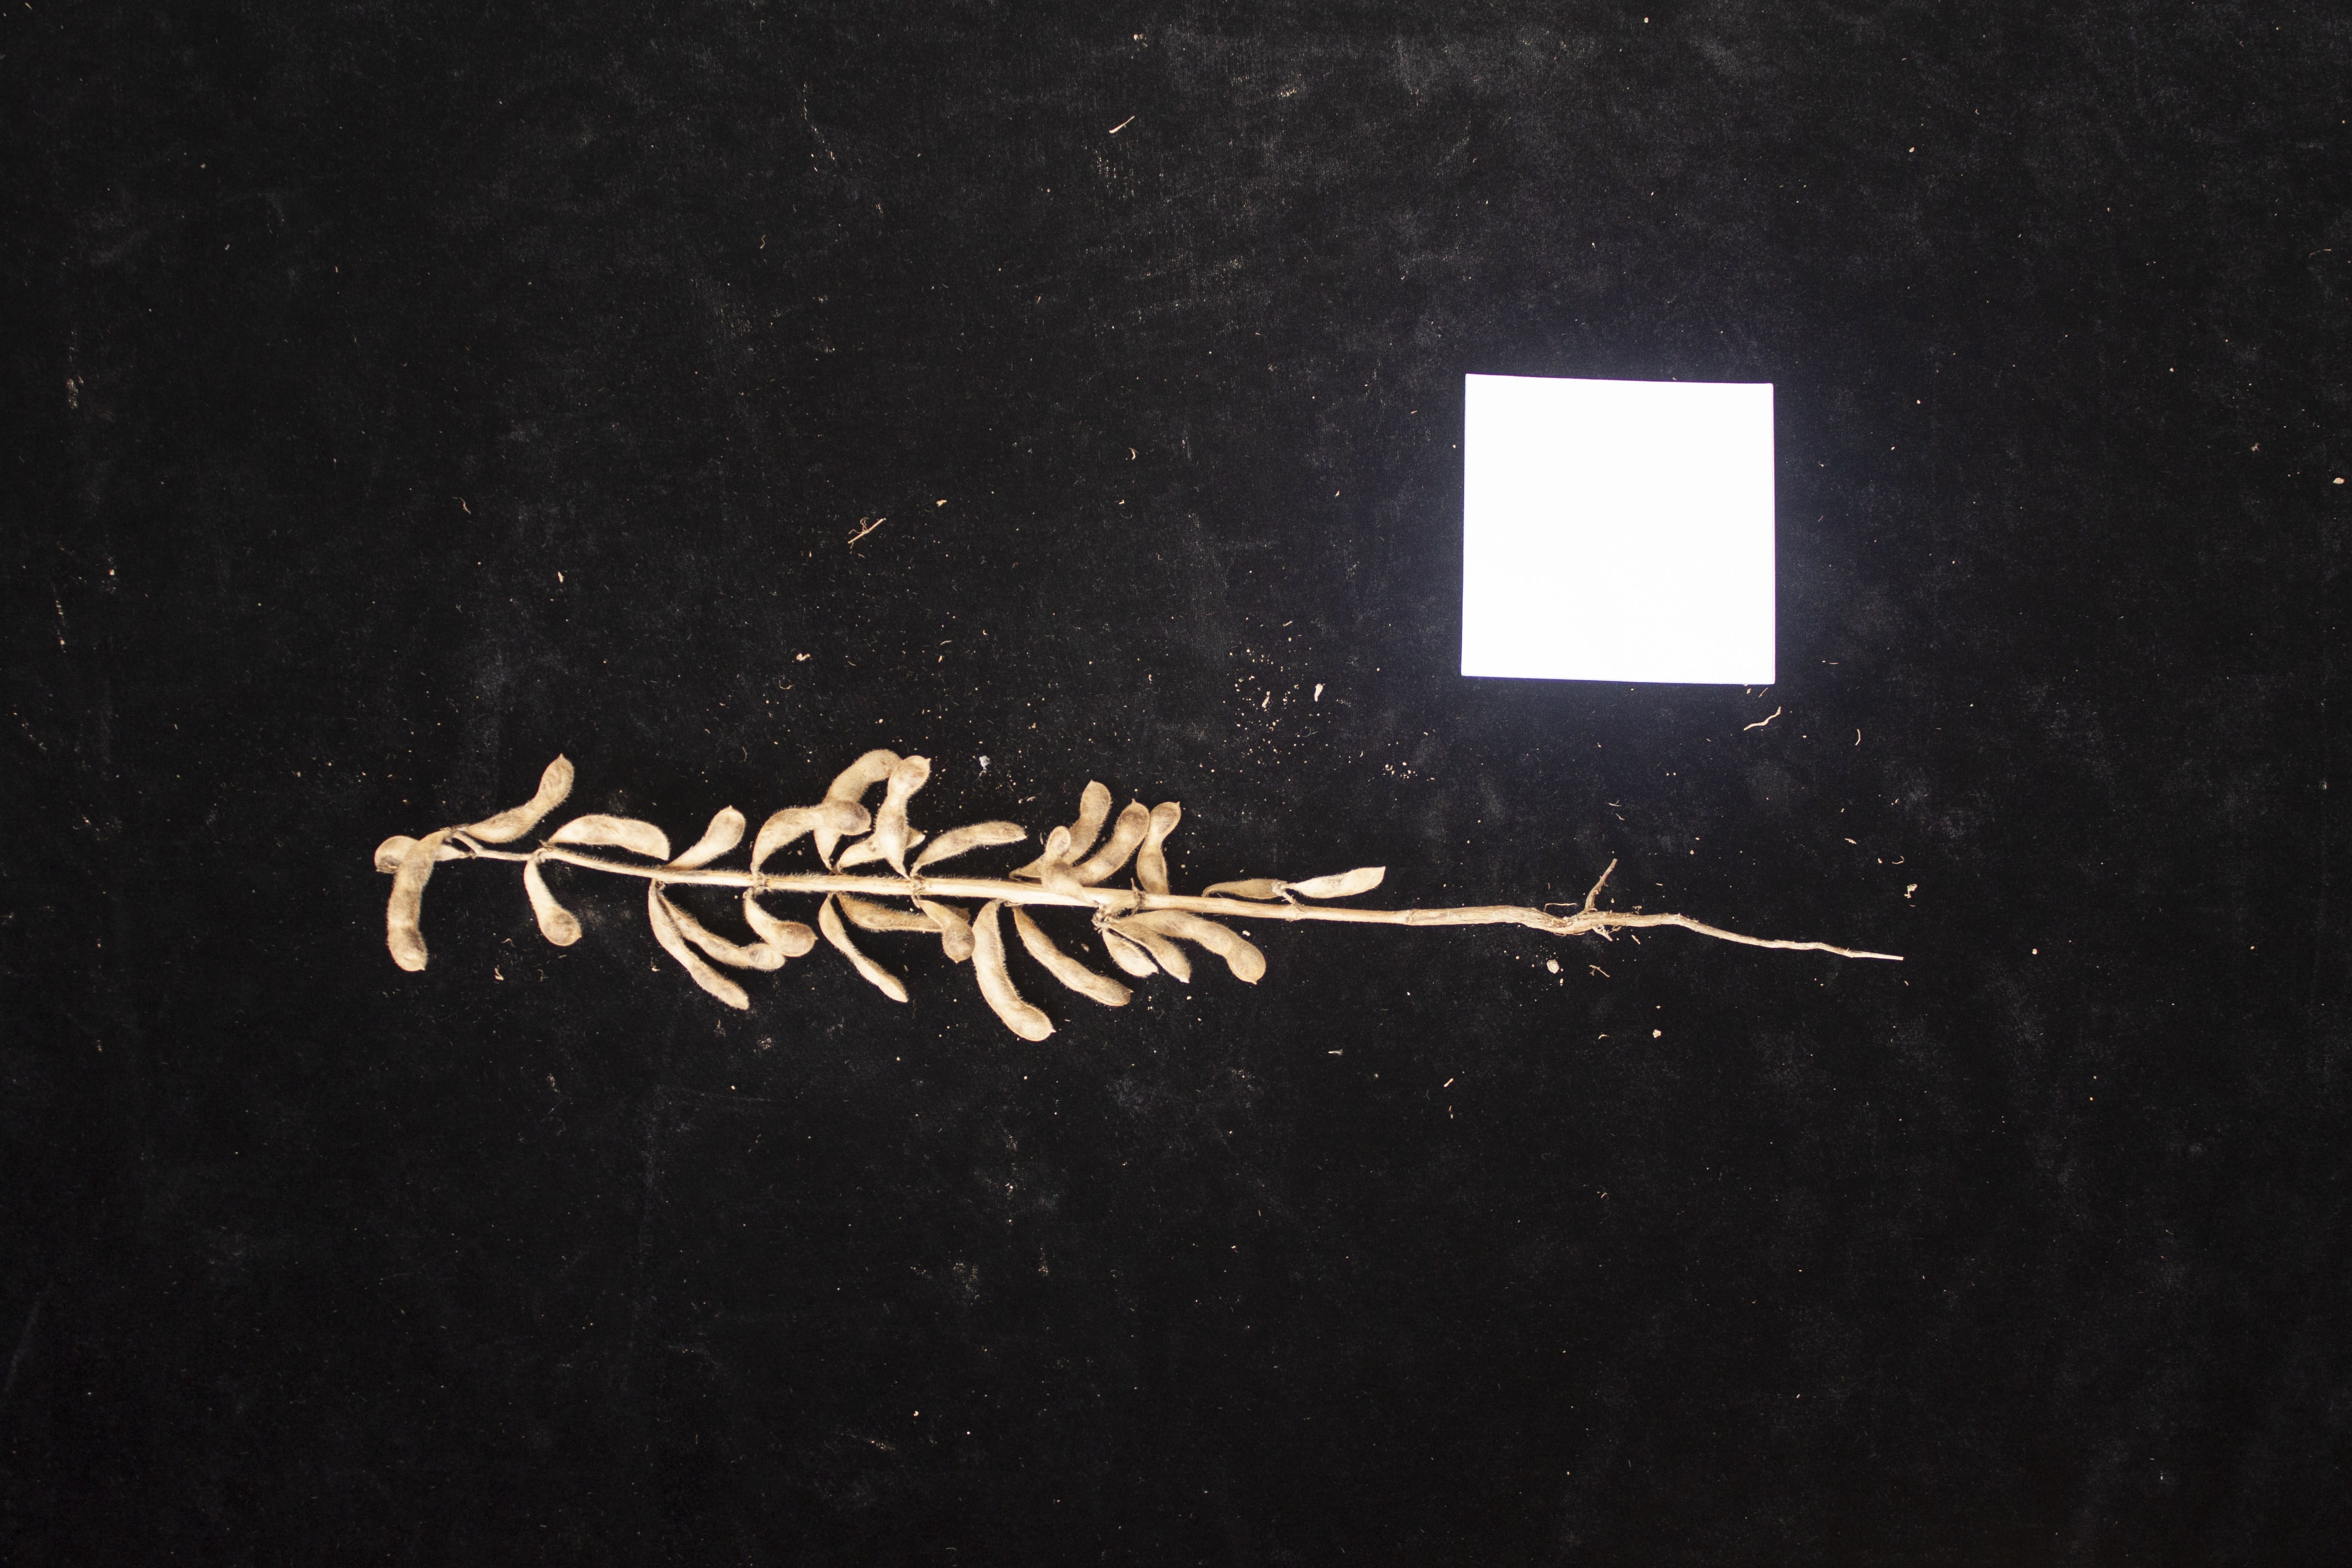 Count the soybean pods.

28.